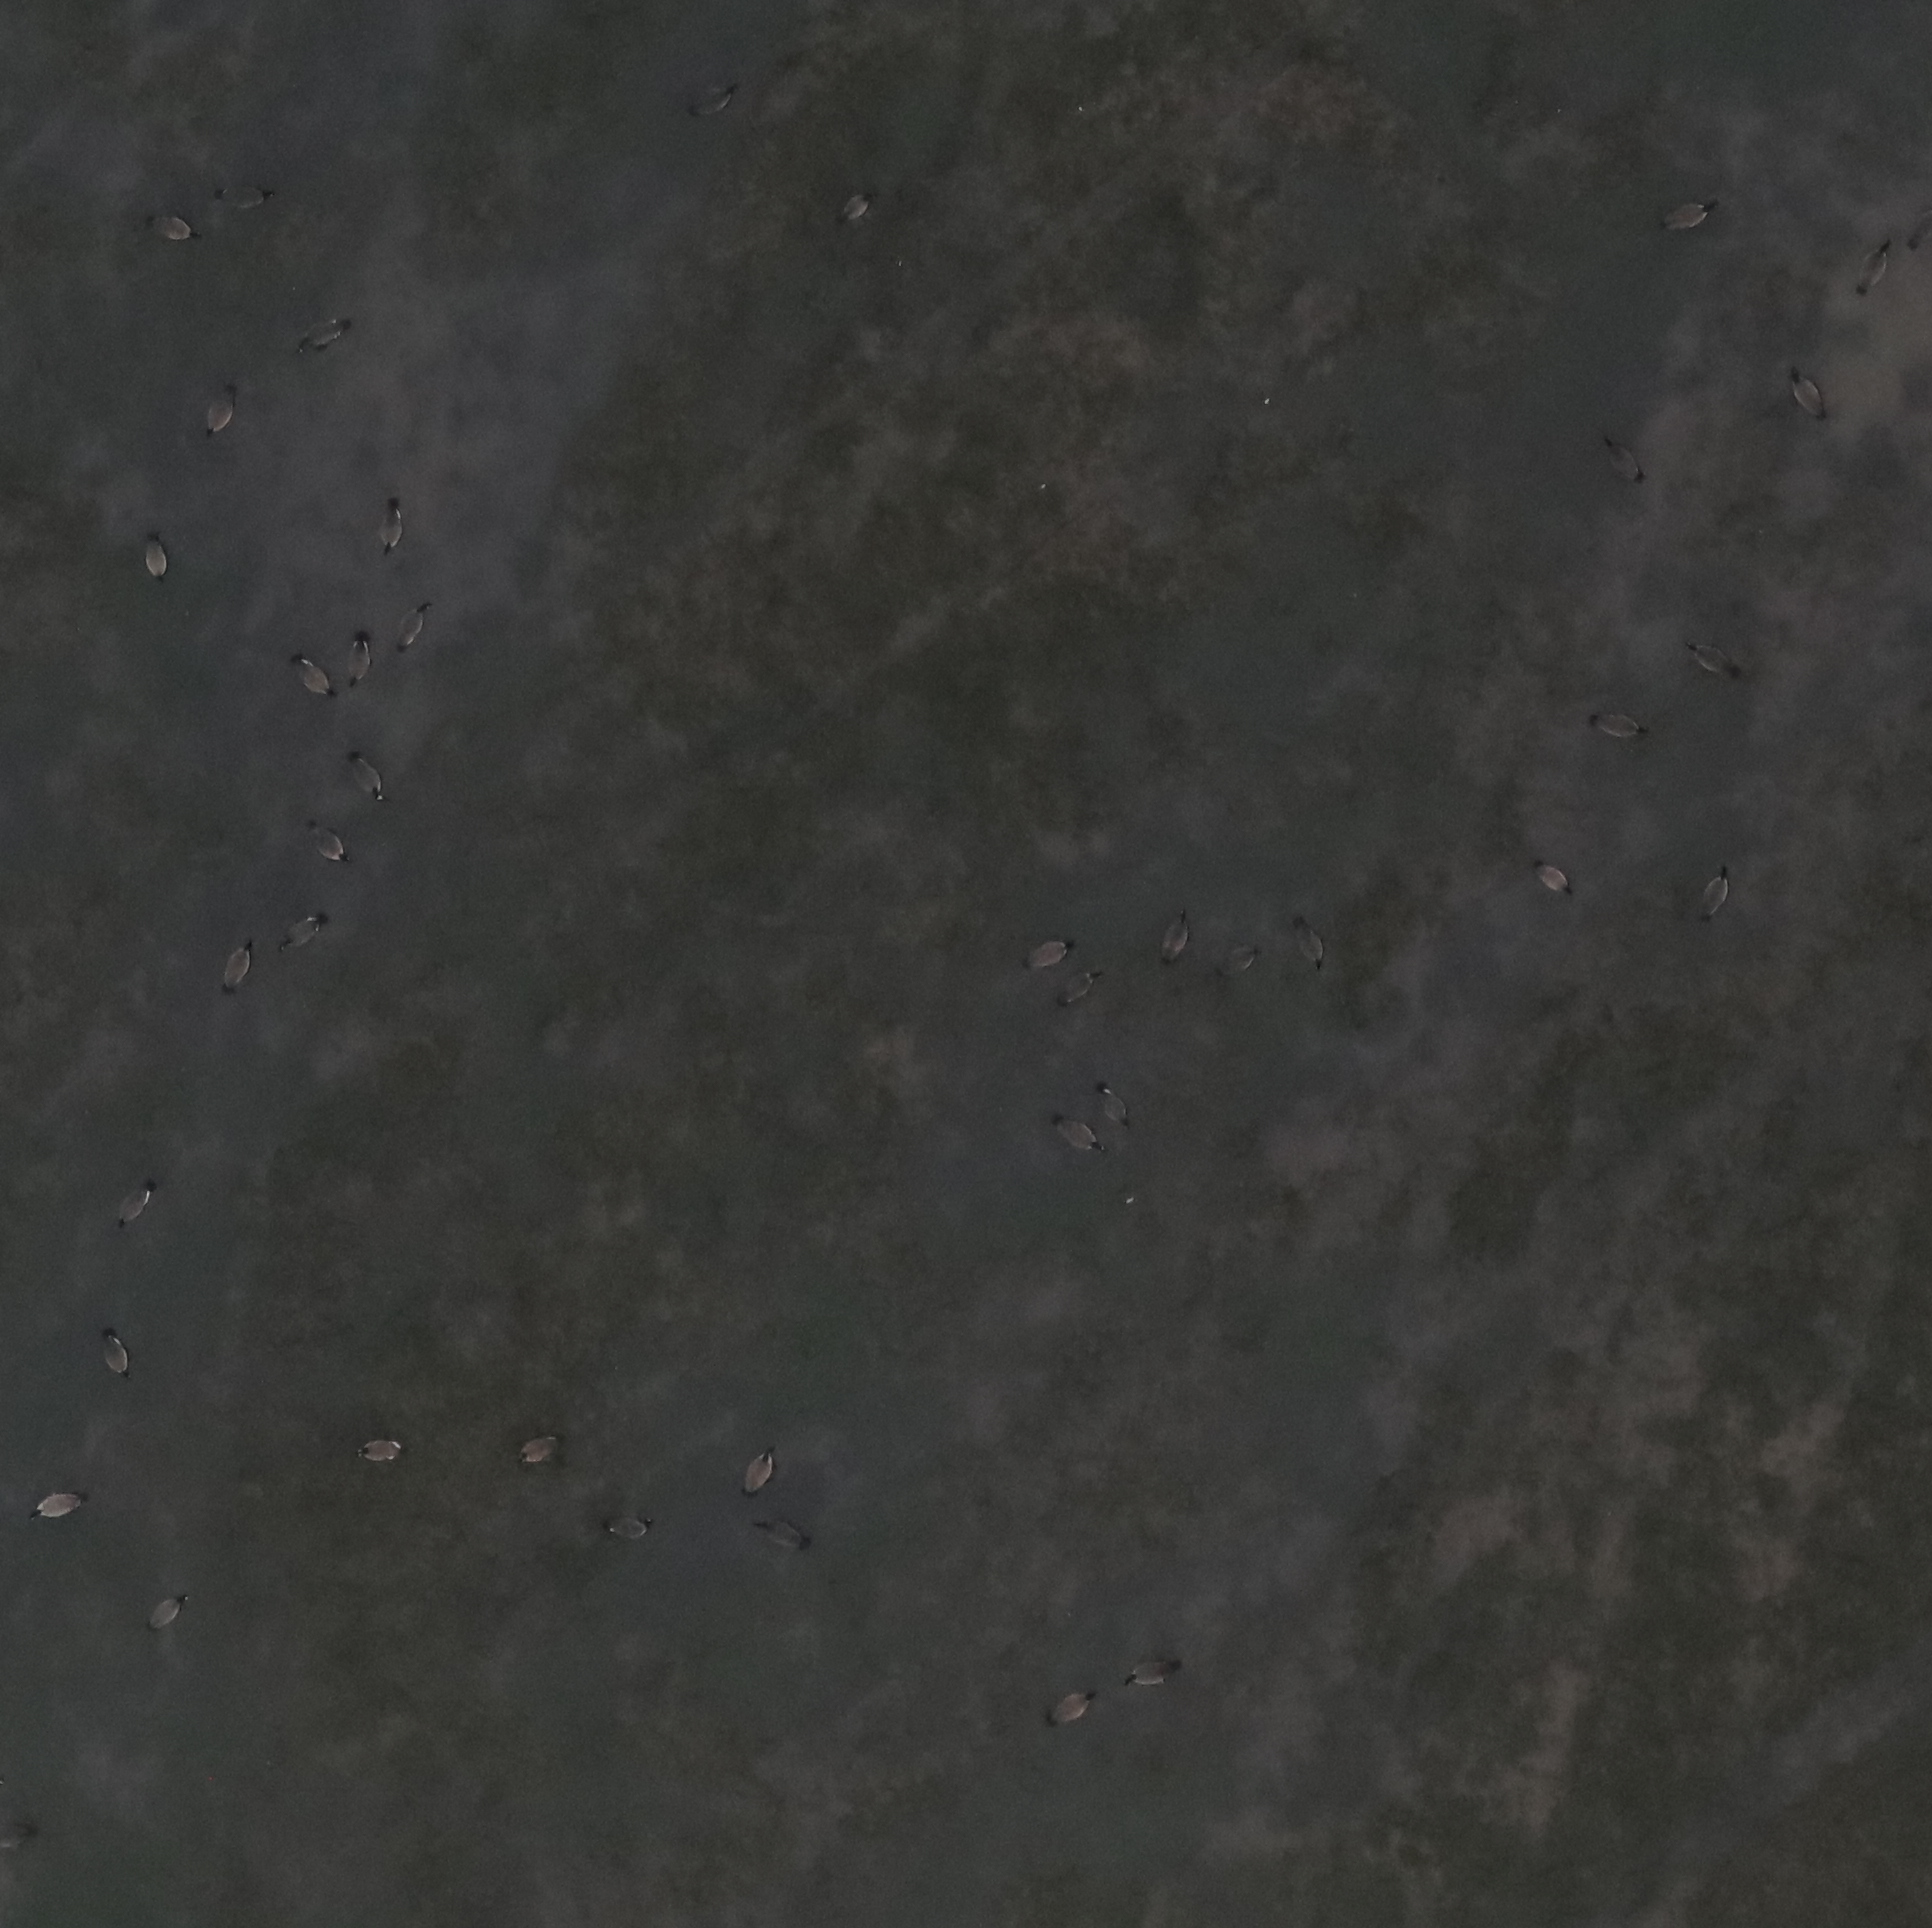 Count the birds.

43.